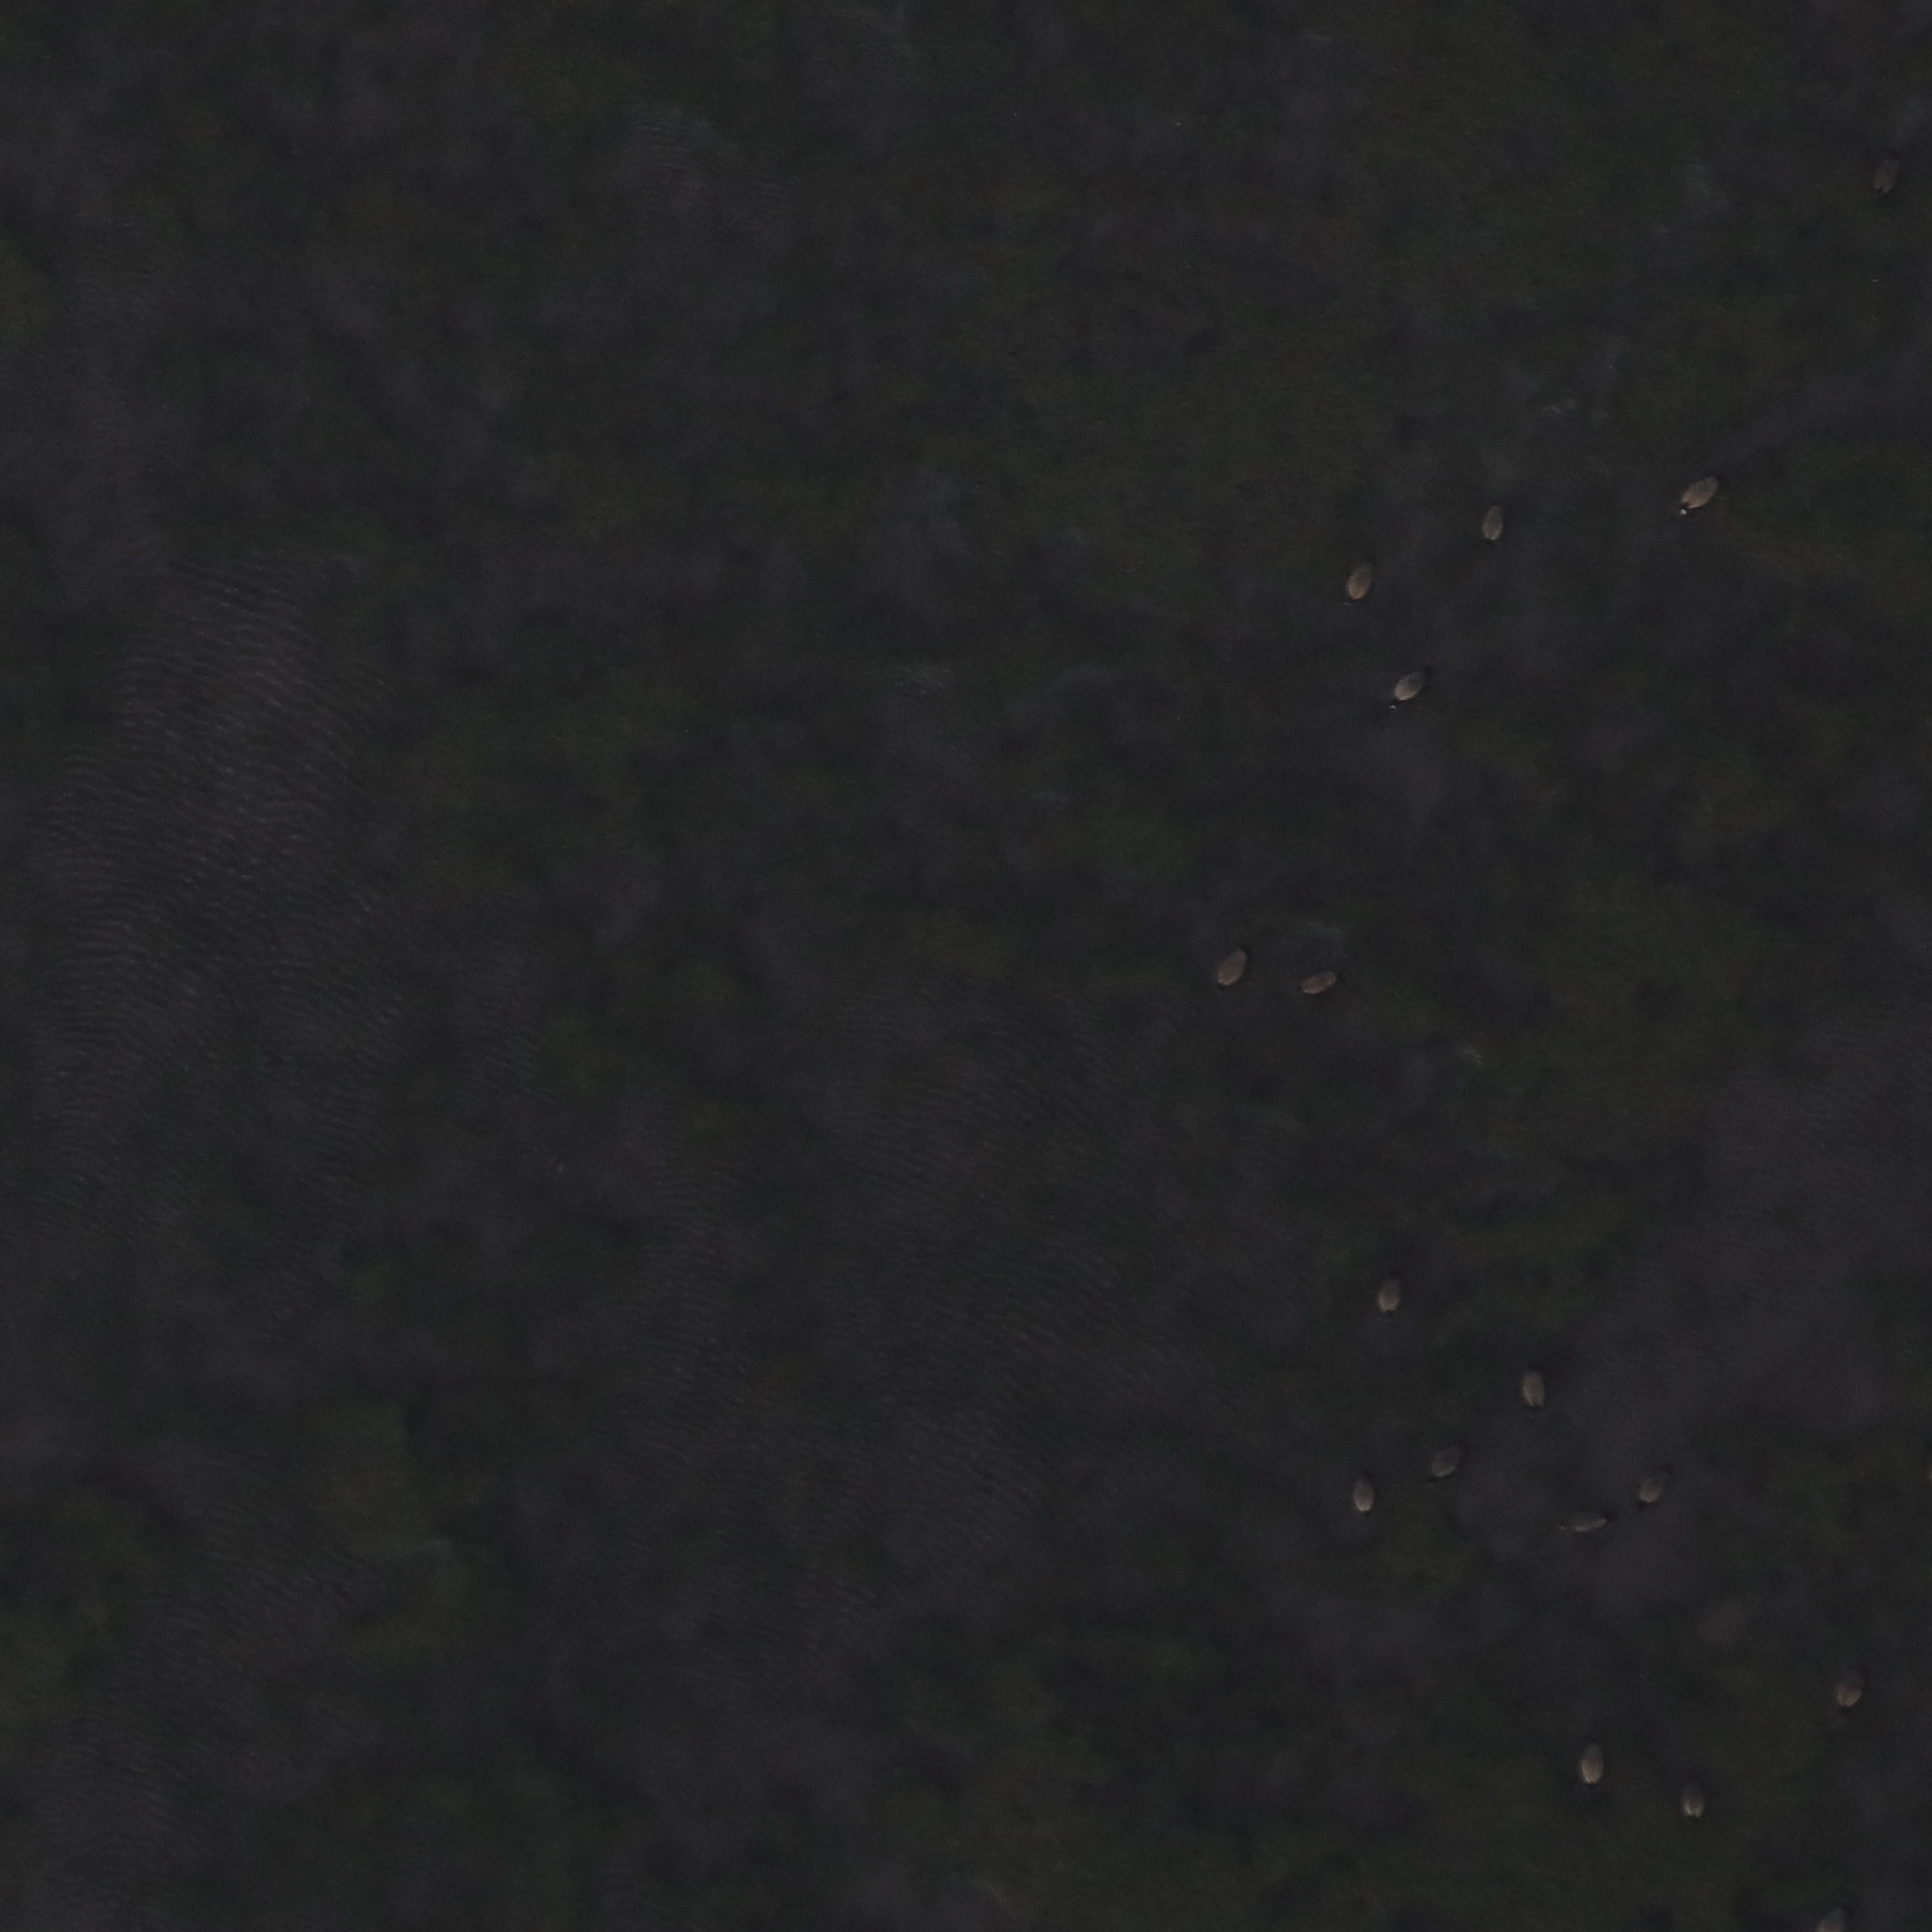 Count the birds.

17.